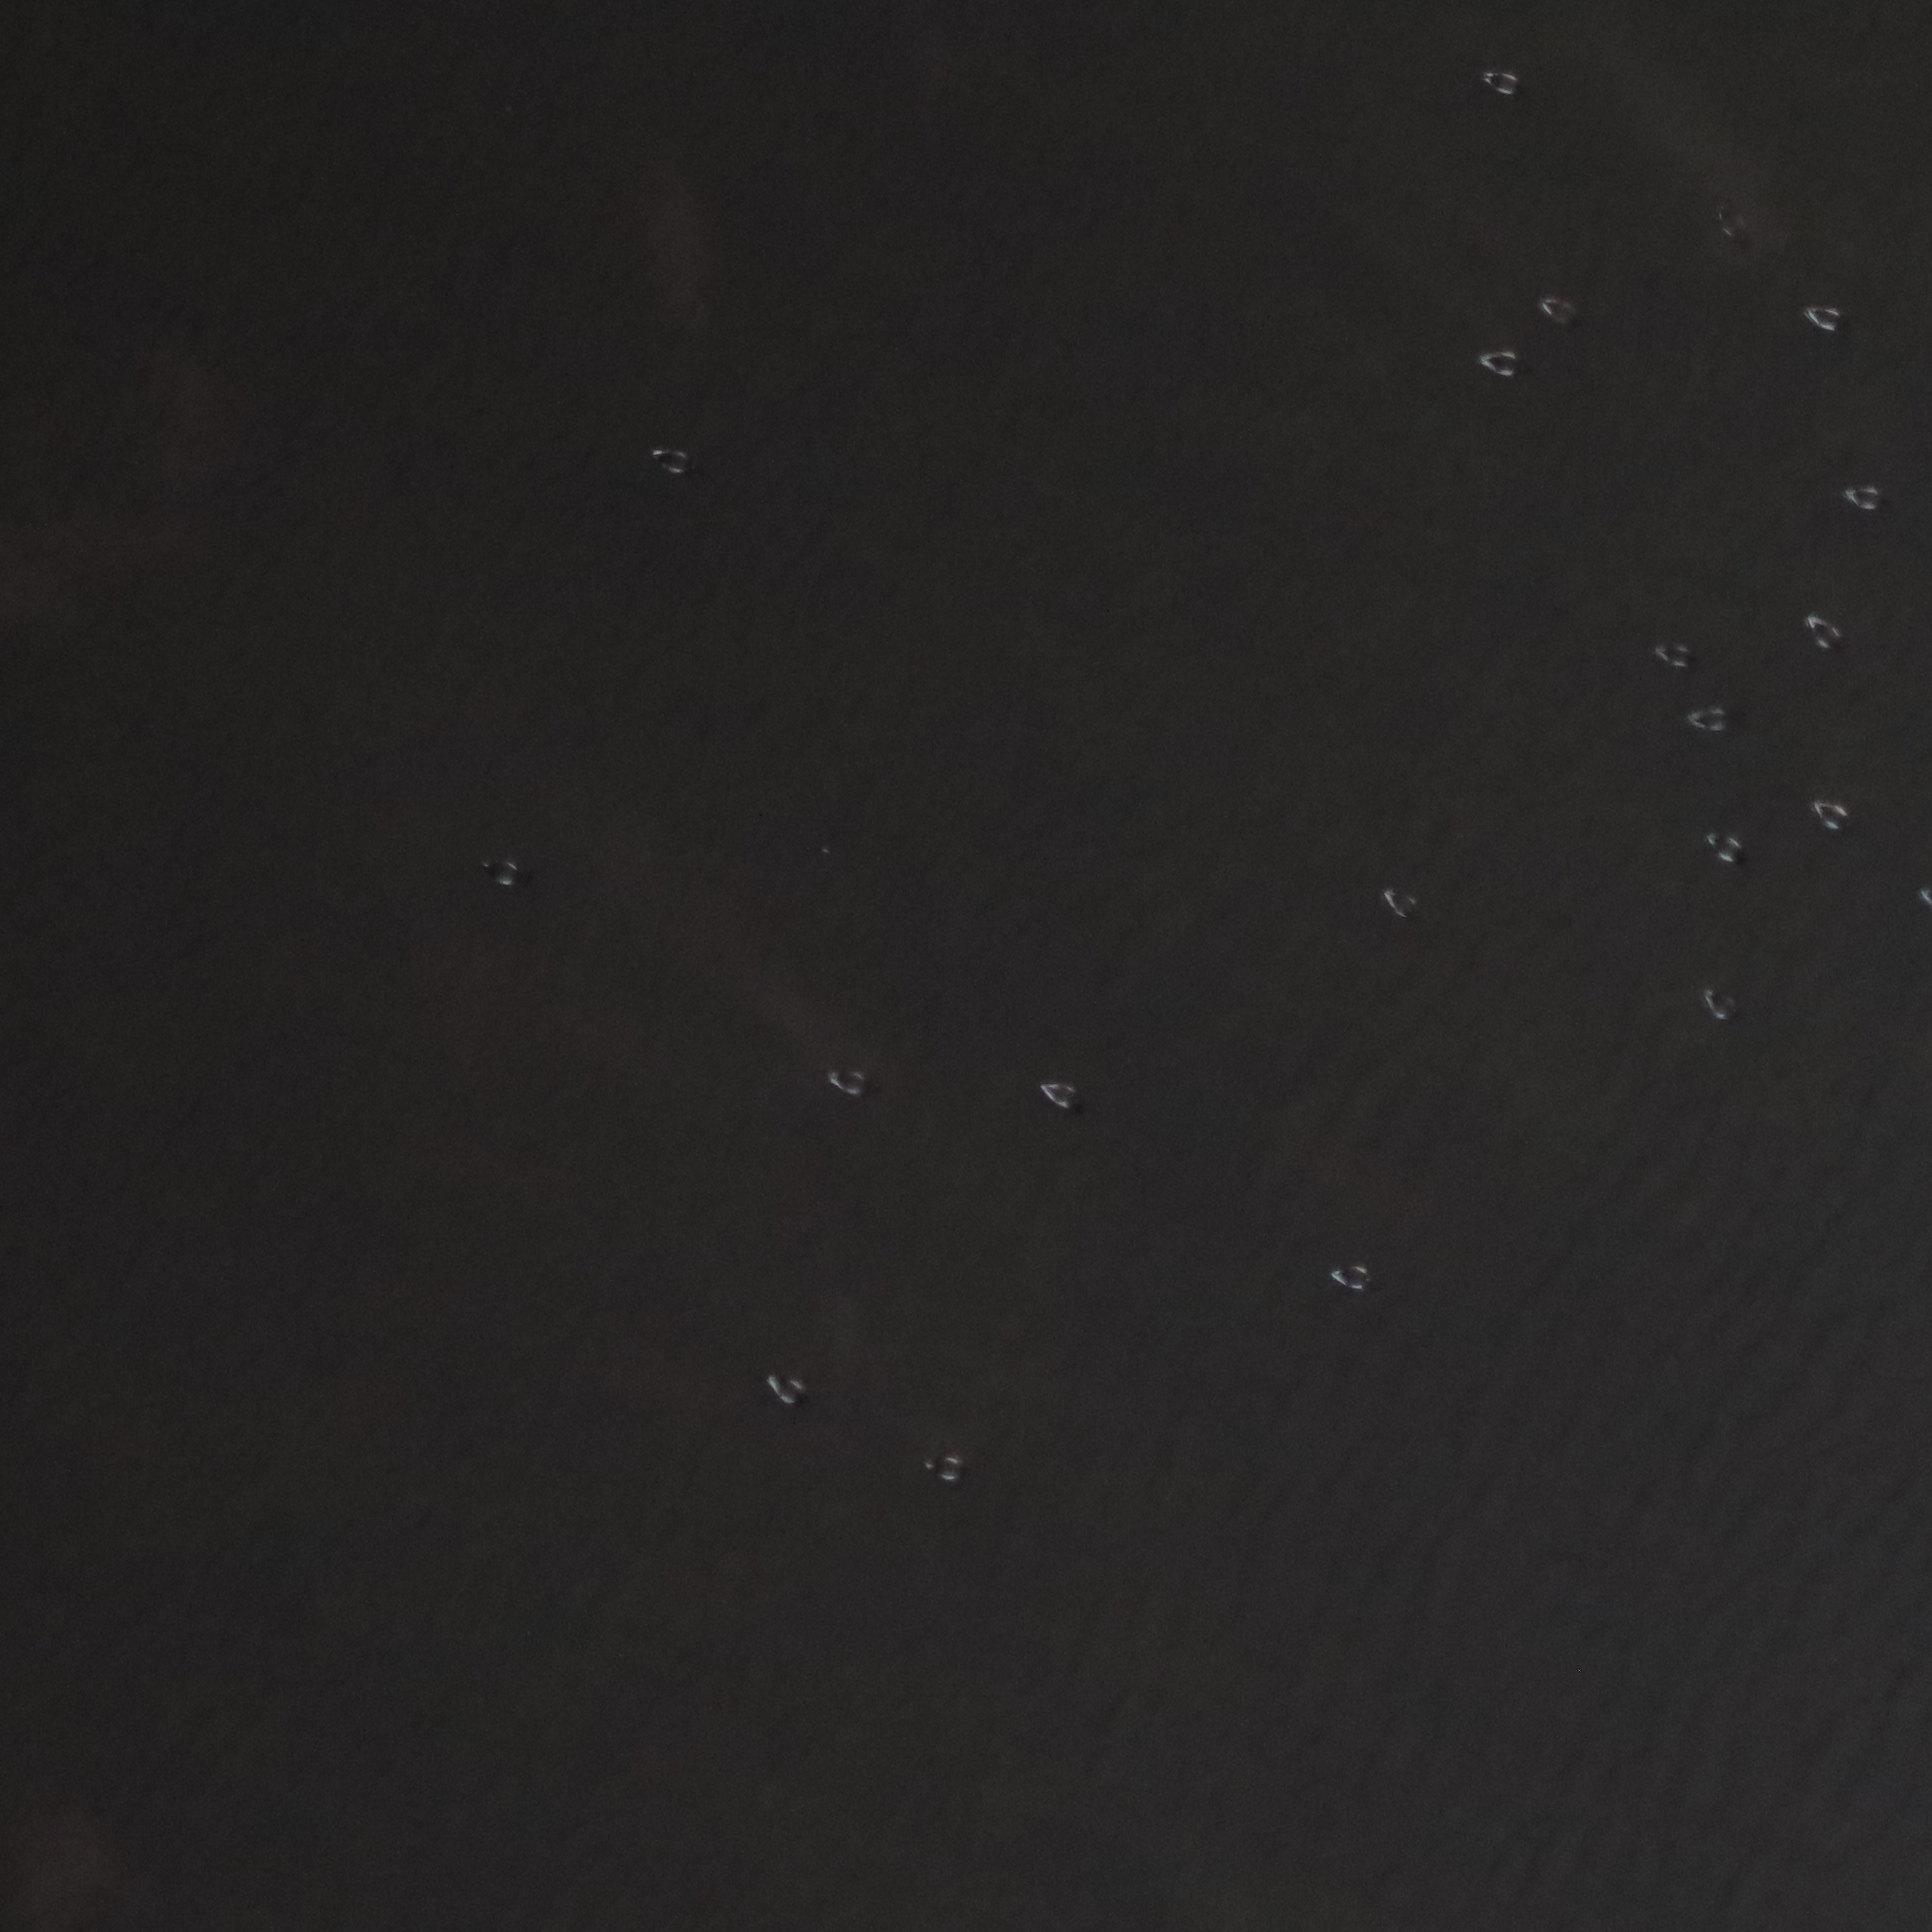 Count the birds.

20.